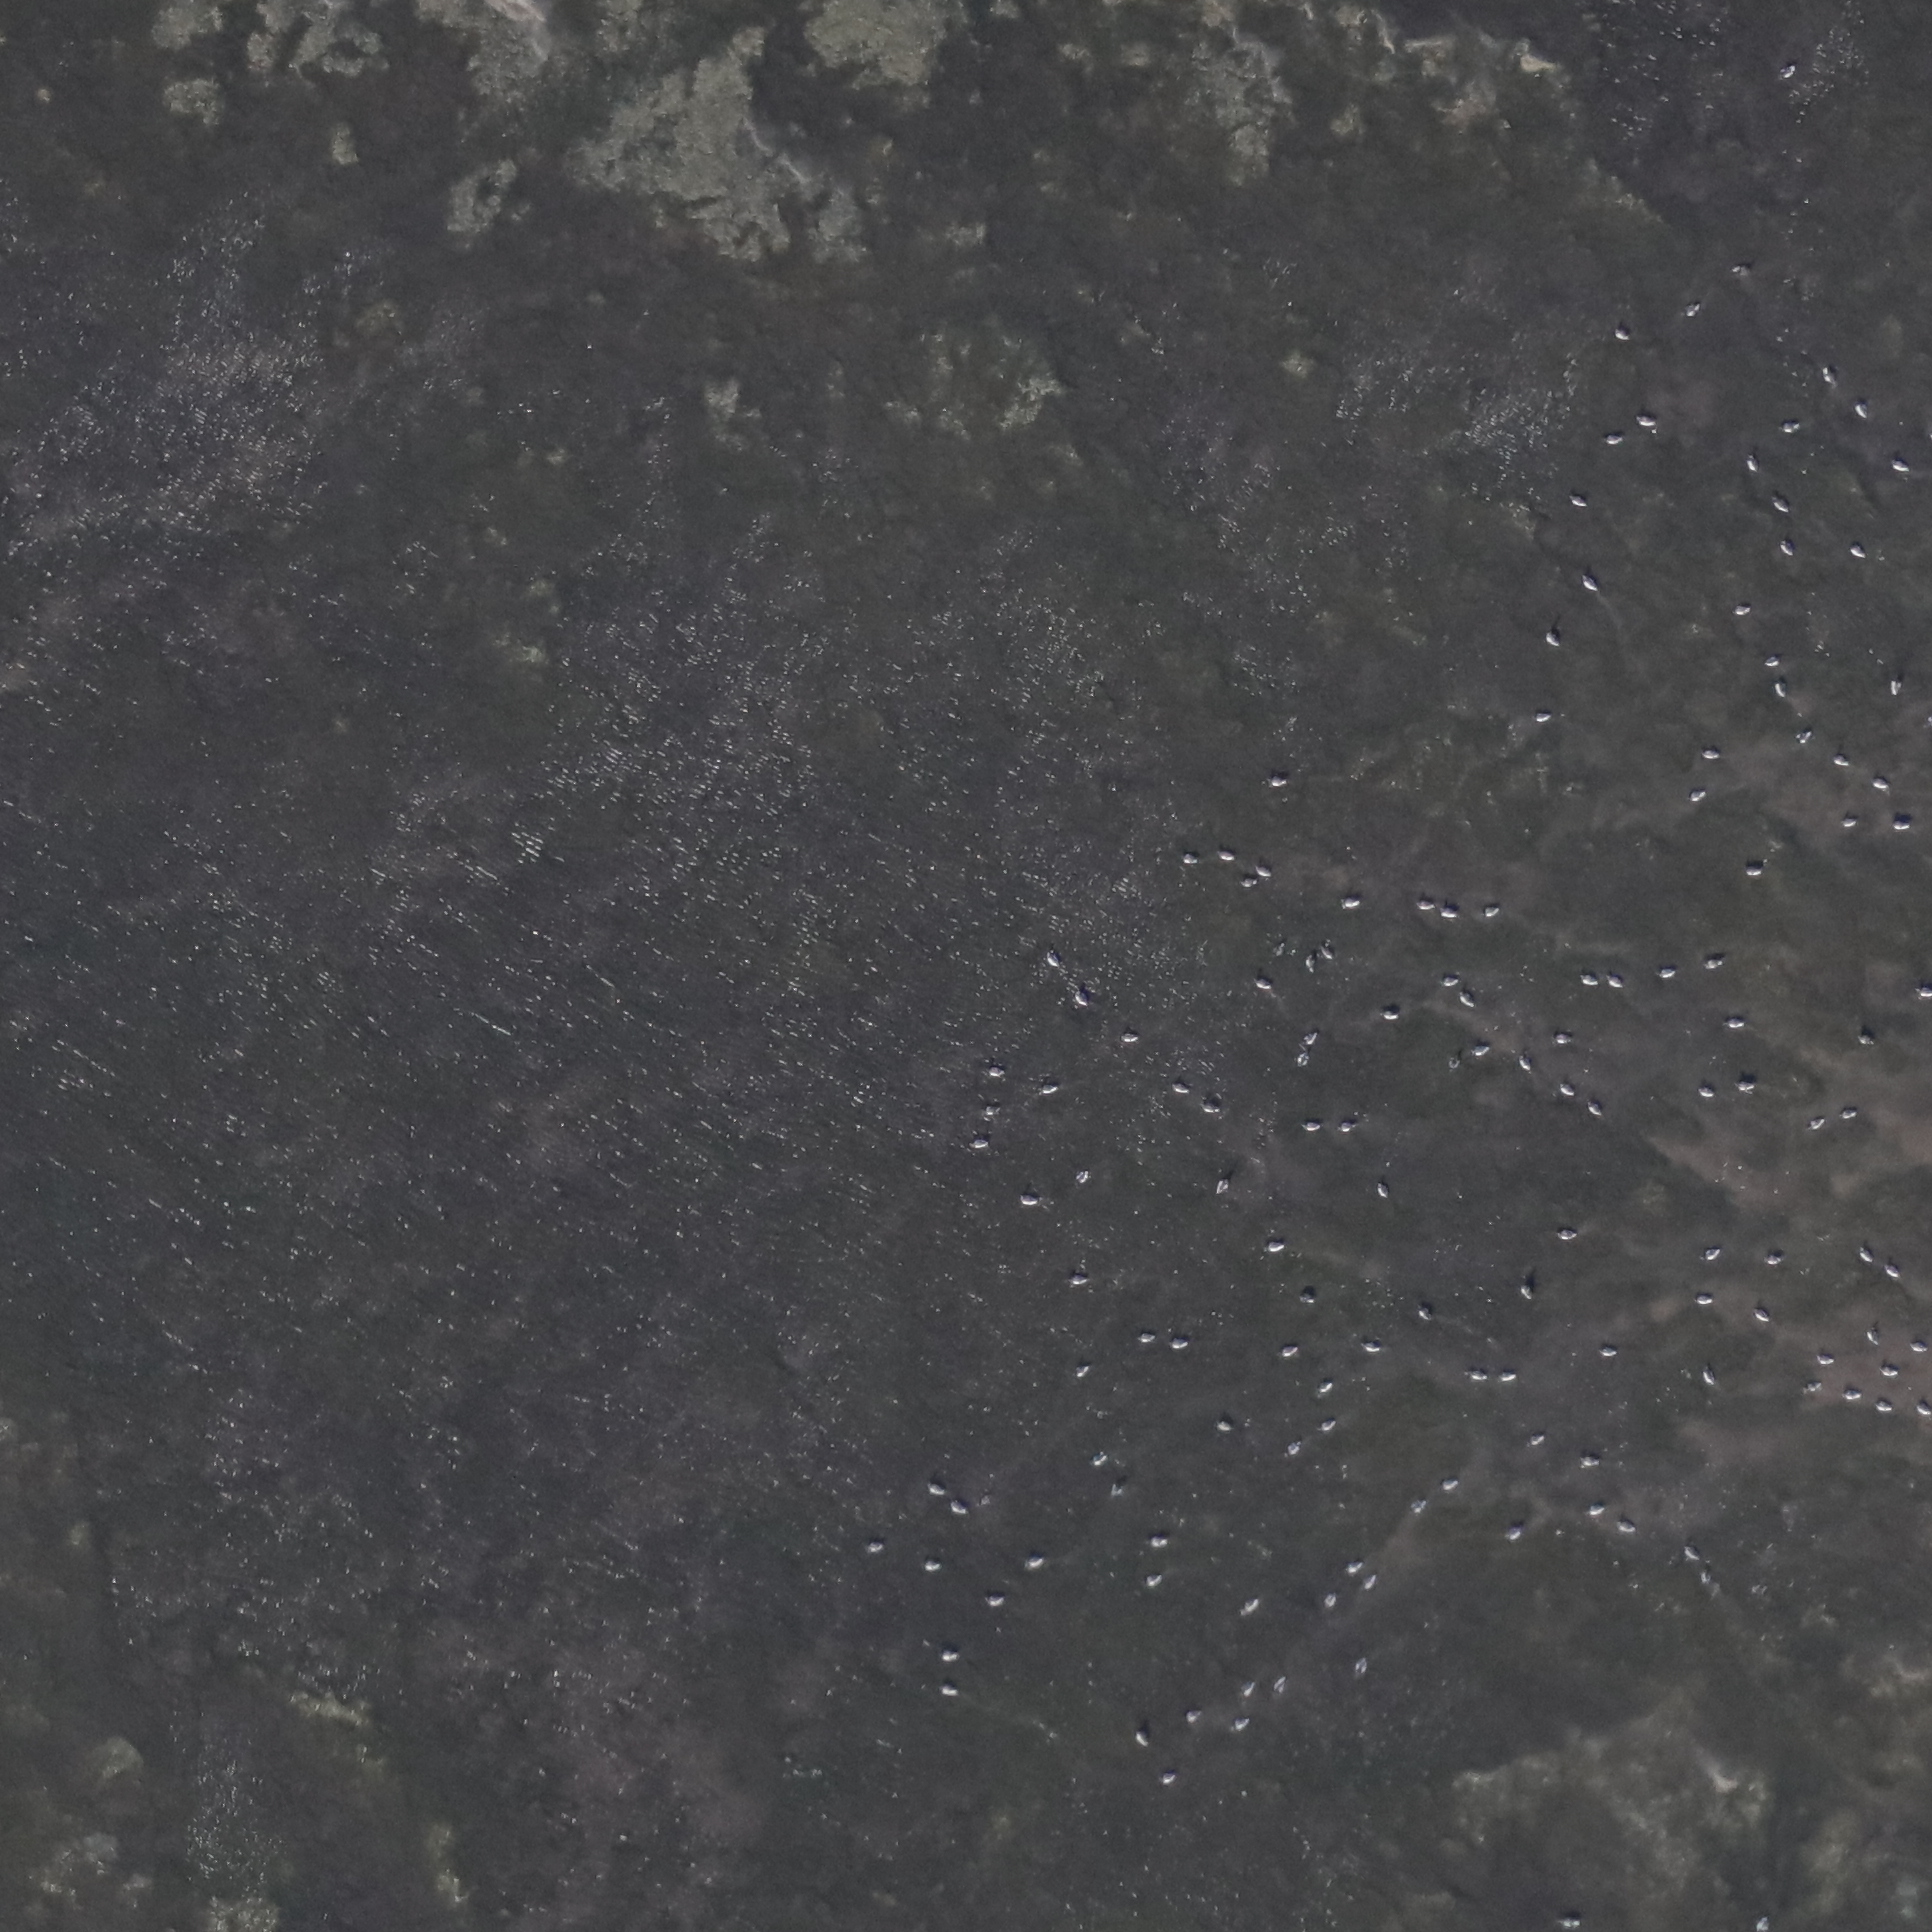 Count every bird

146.